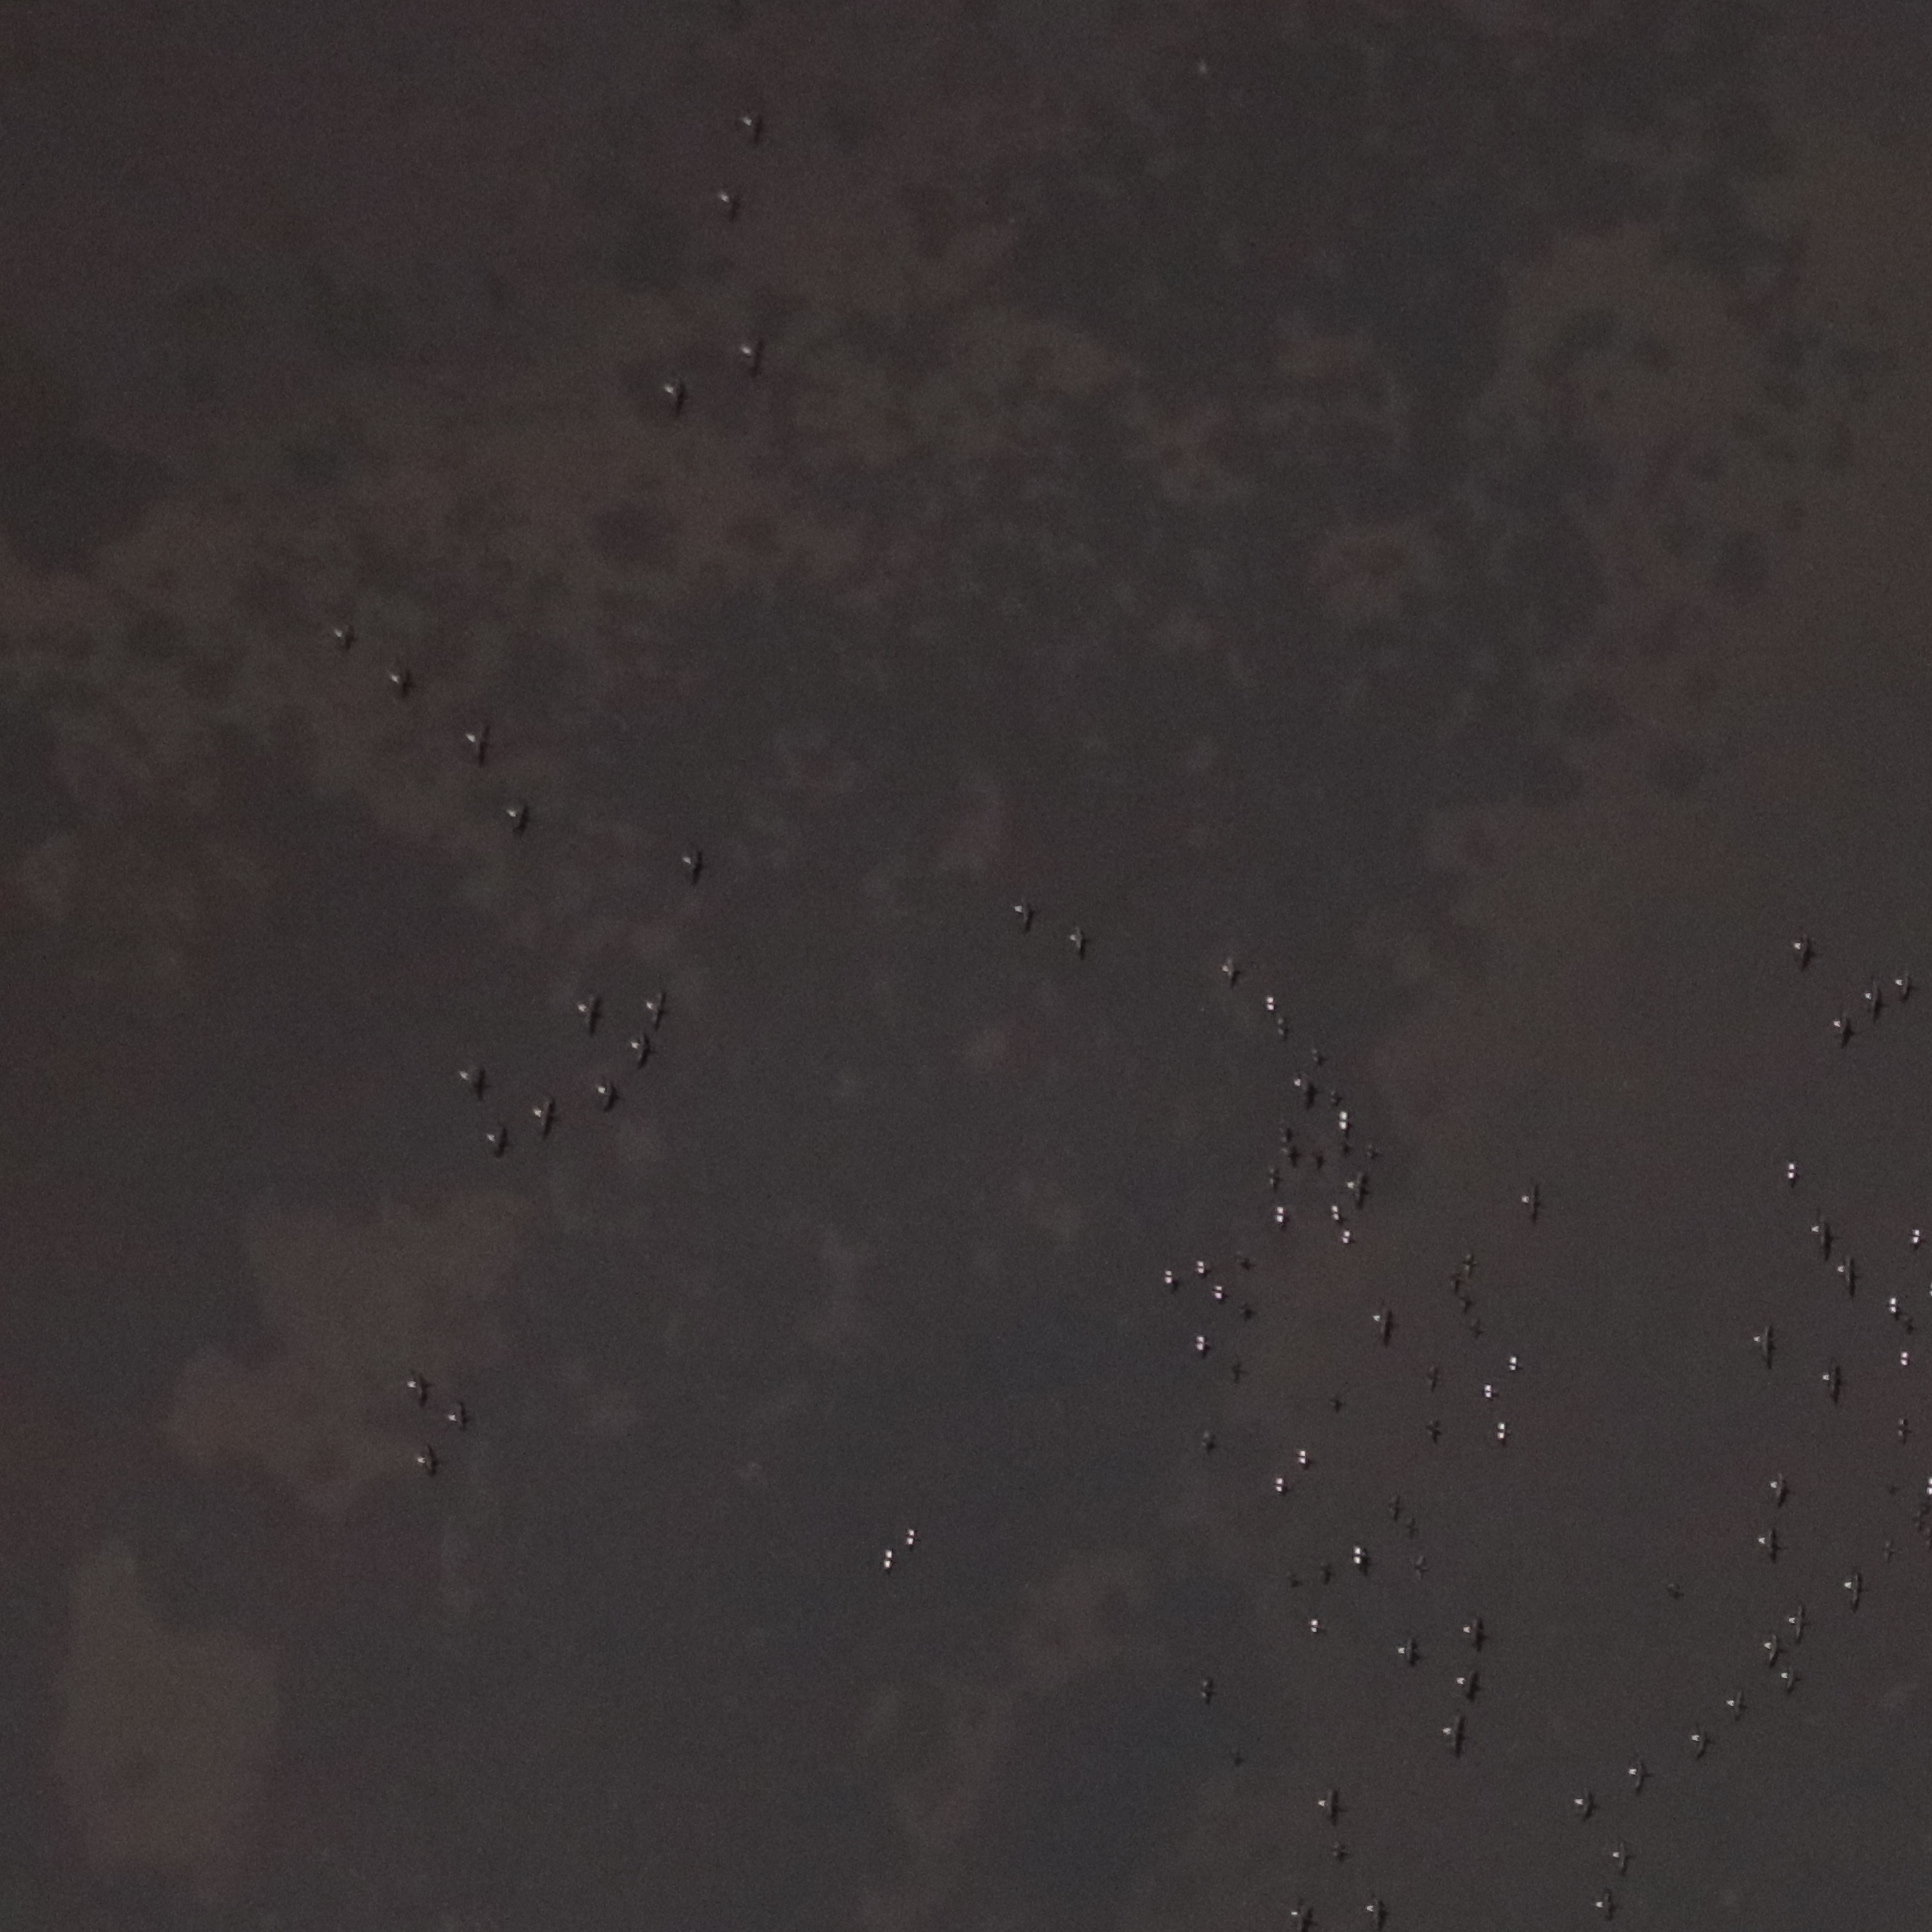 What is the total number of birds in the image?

103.